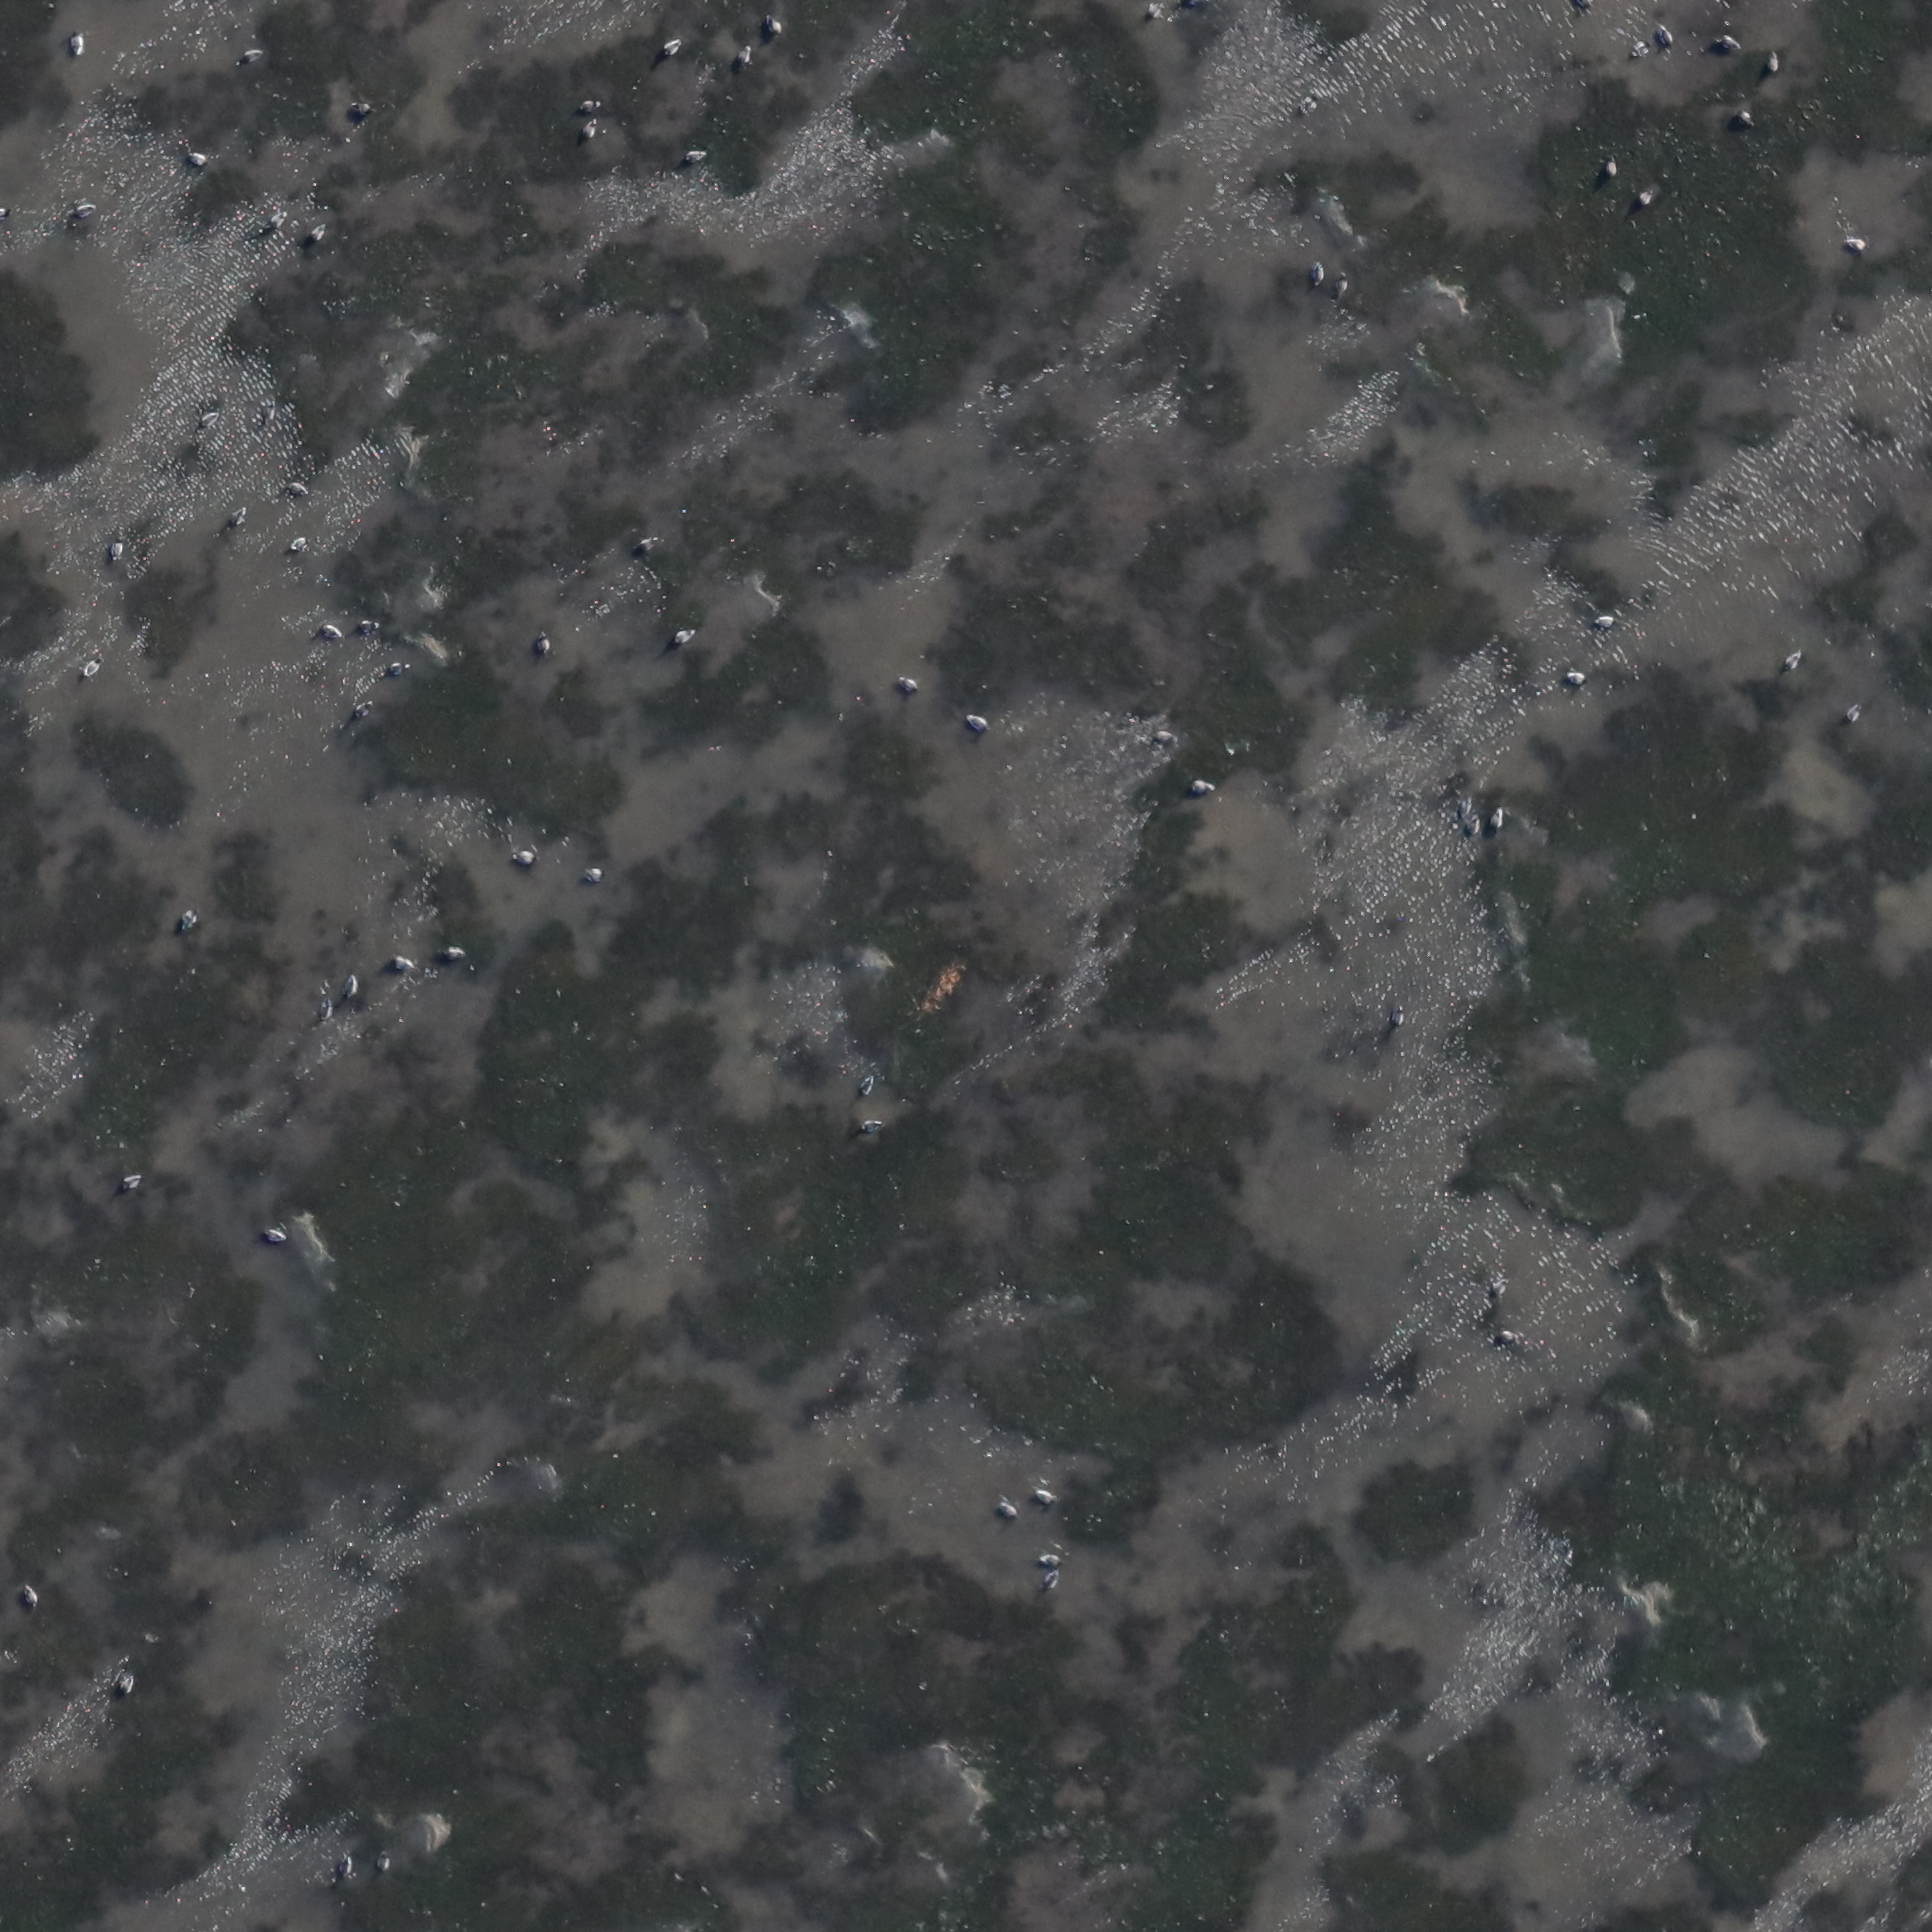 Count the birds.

72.